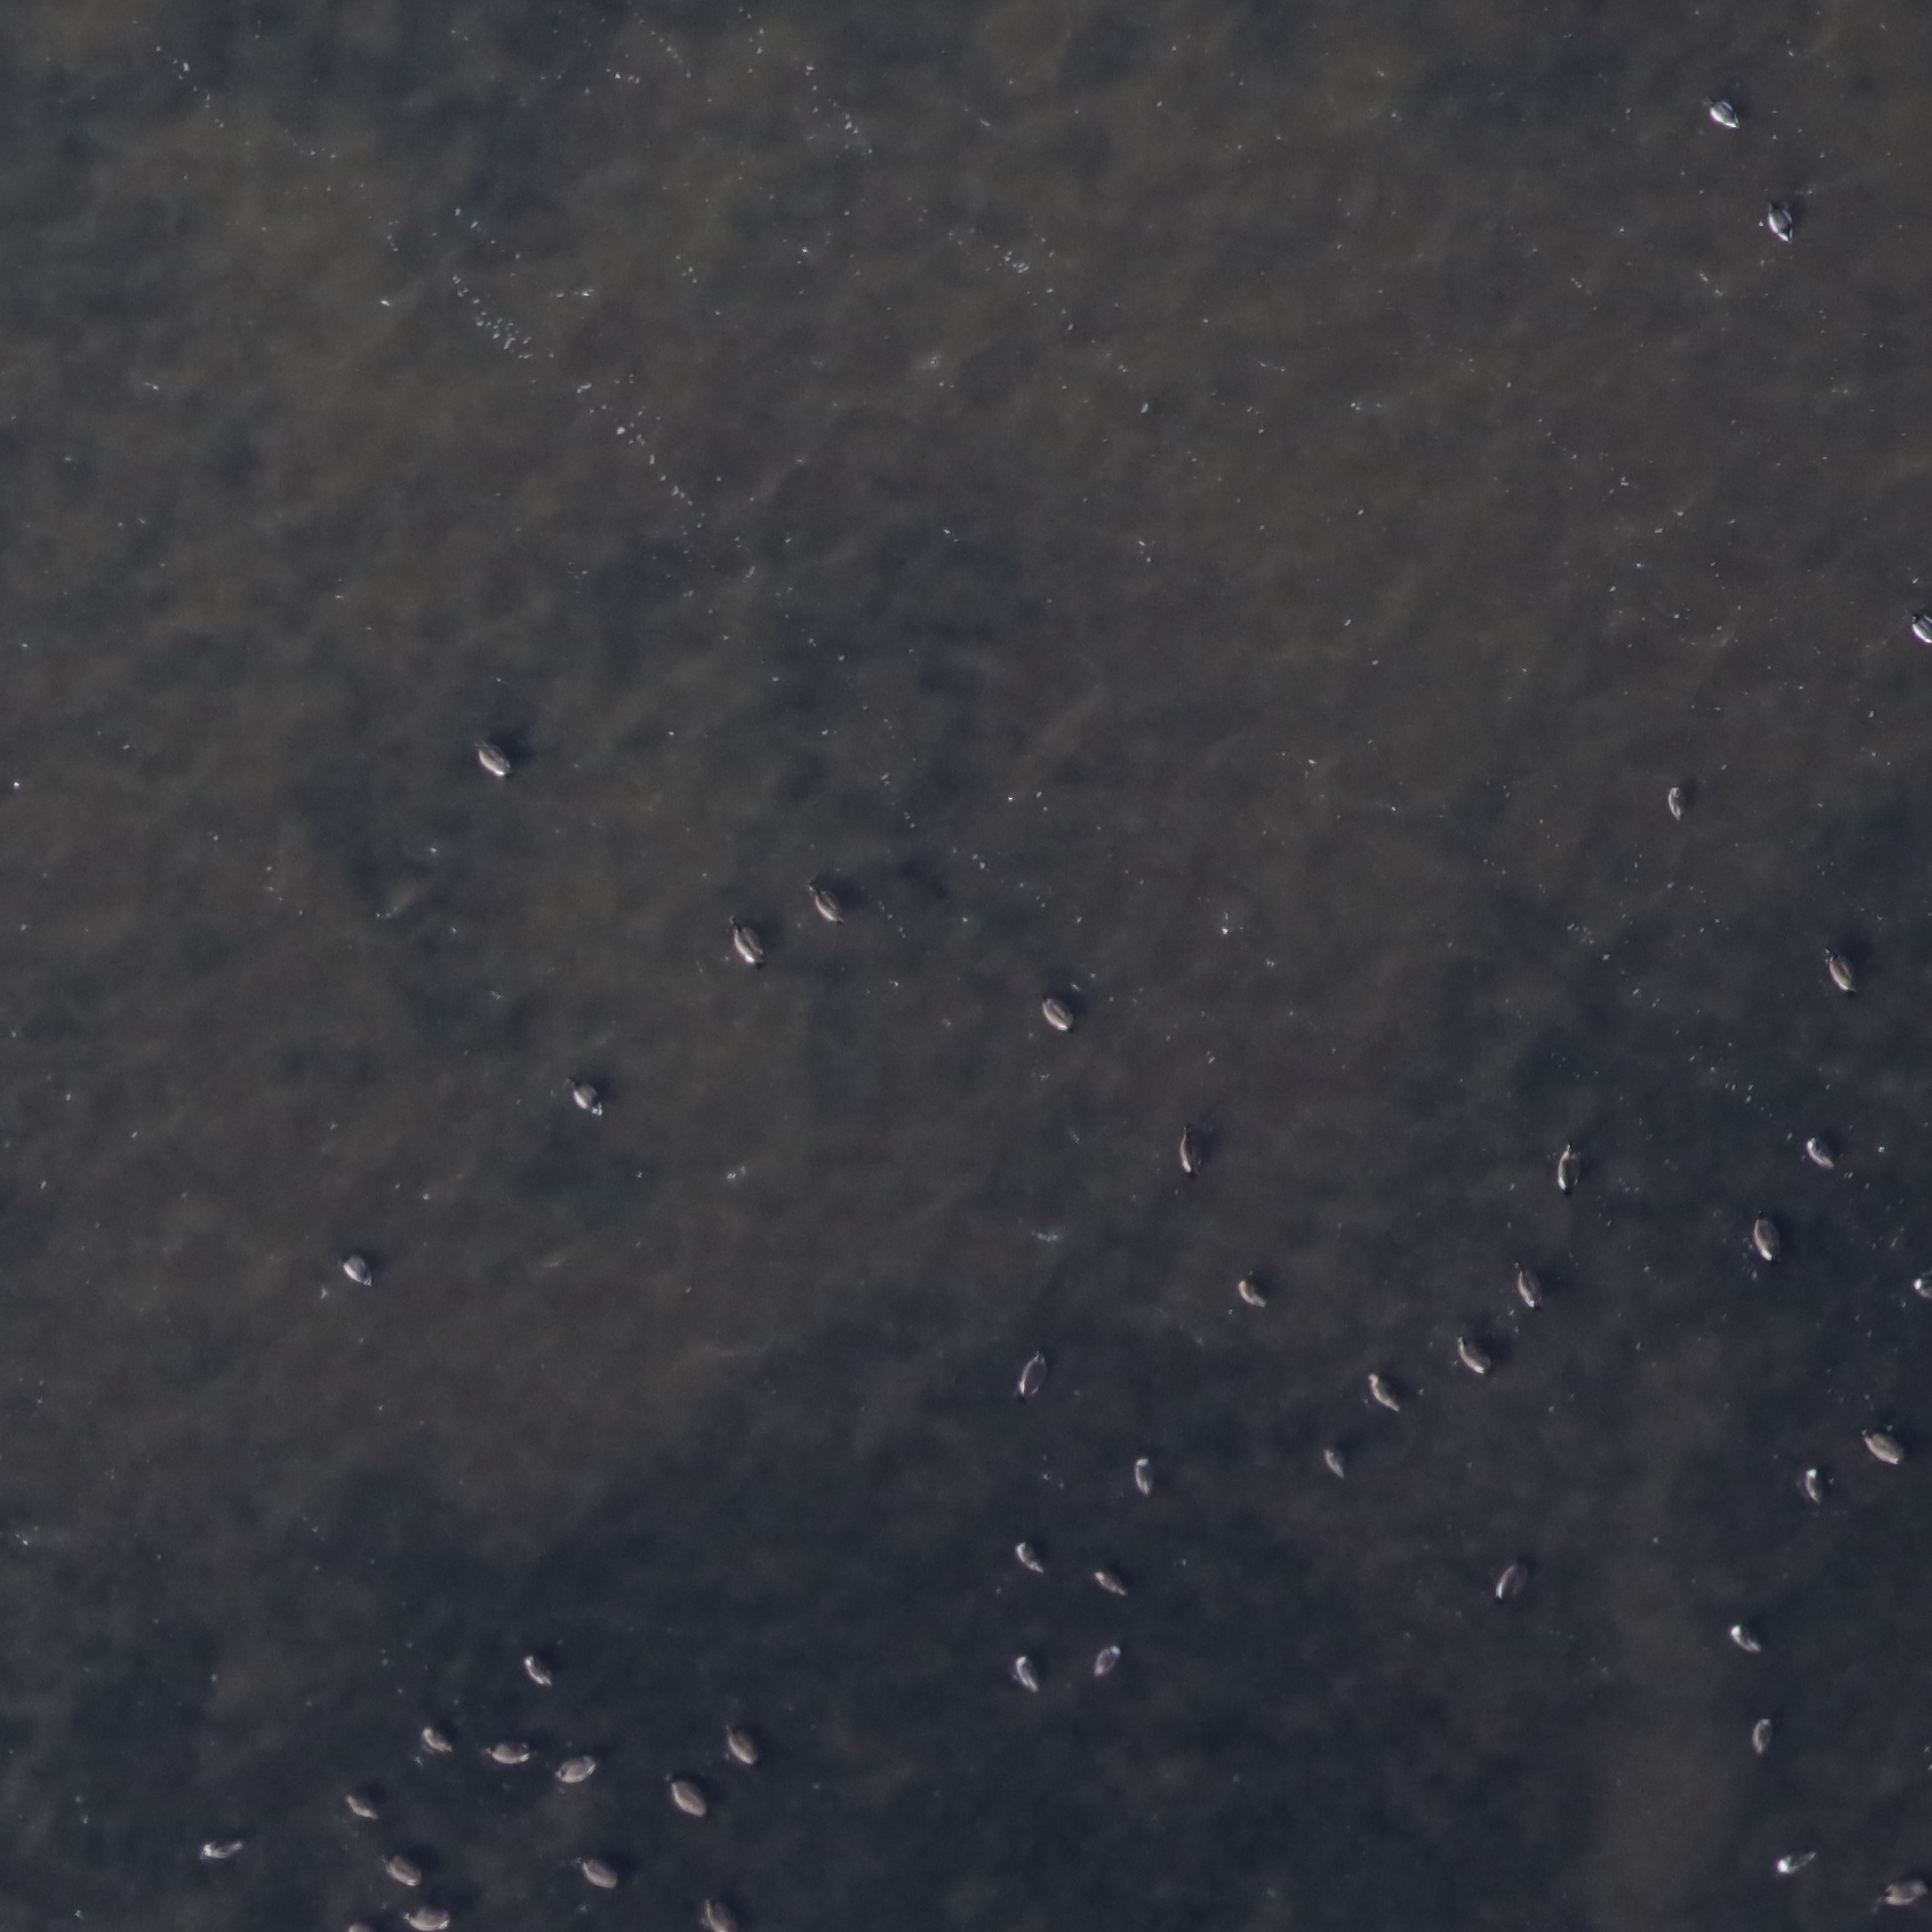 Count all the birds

46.